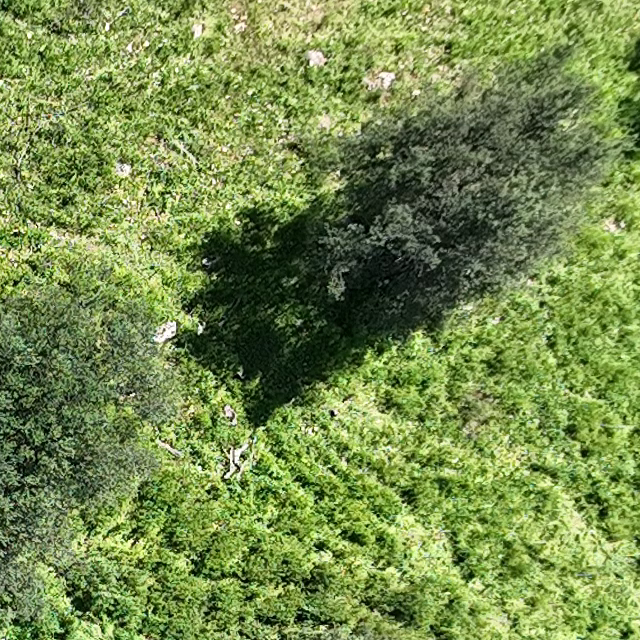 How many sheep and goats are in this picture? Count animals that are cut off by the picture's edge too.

0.